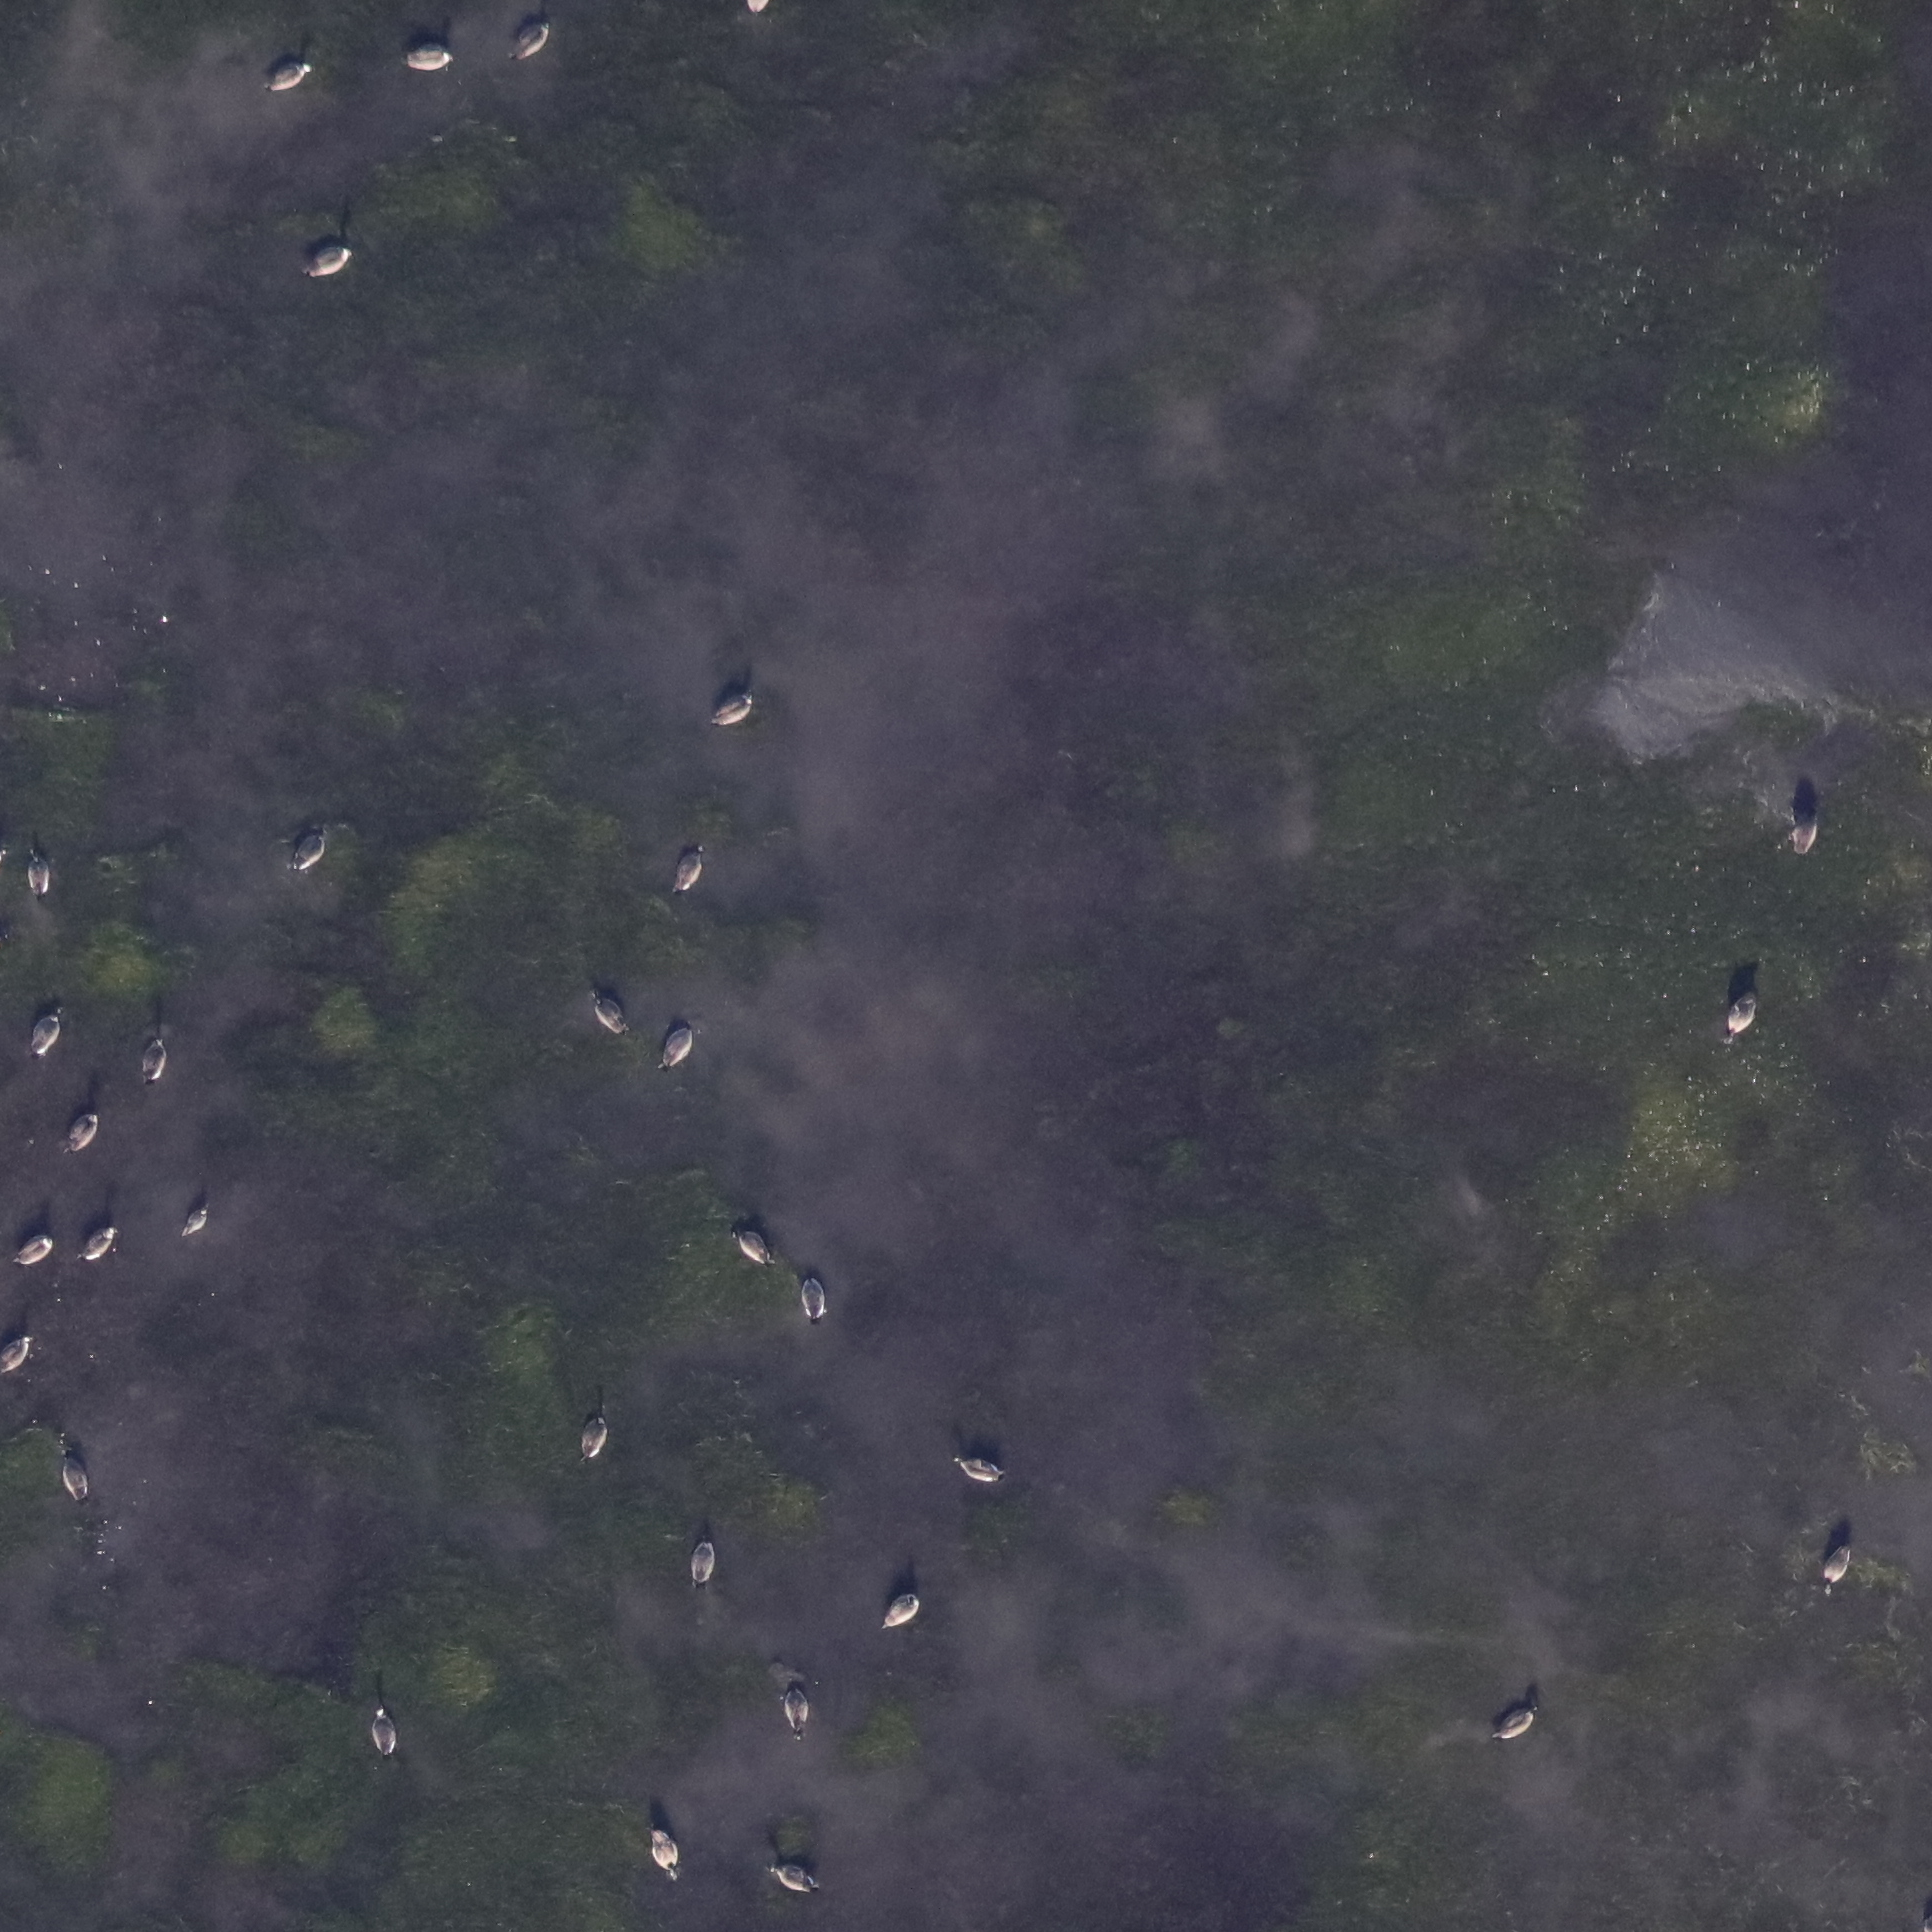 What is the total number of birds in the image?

32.